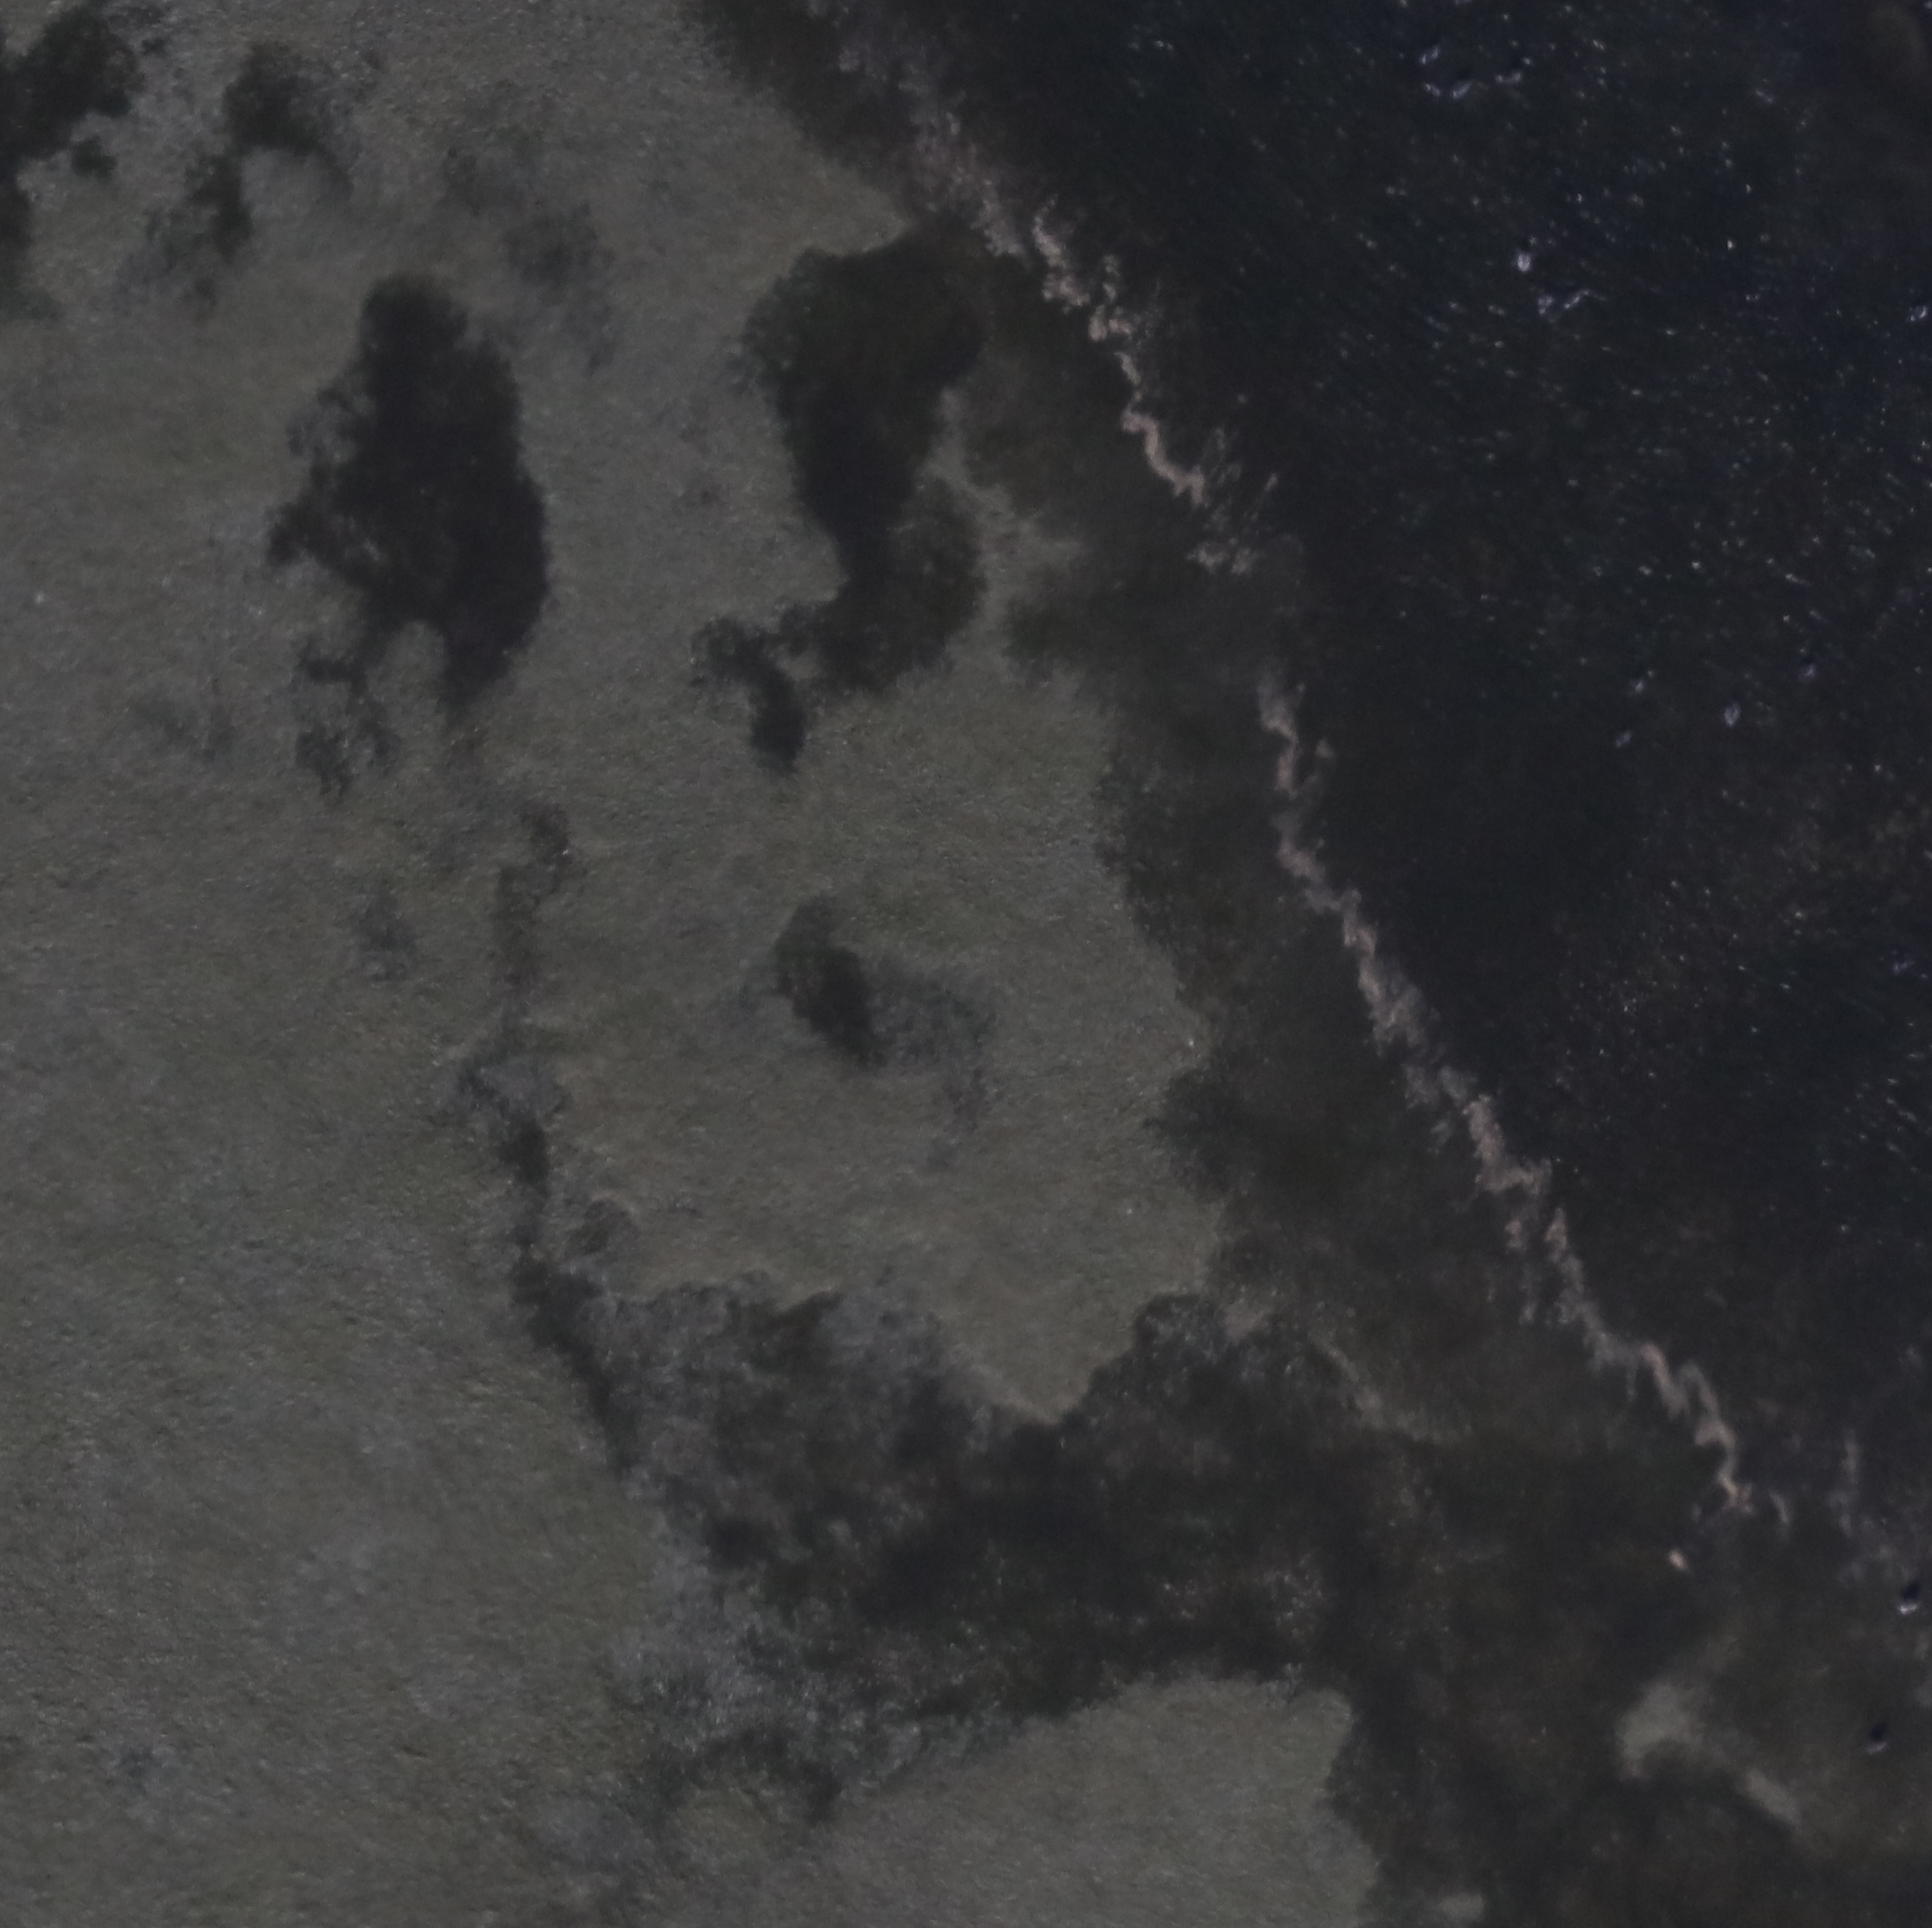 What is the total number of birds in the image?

13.